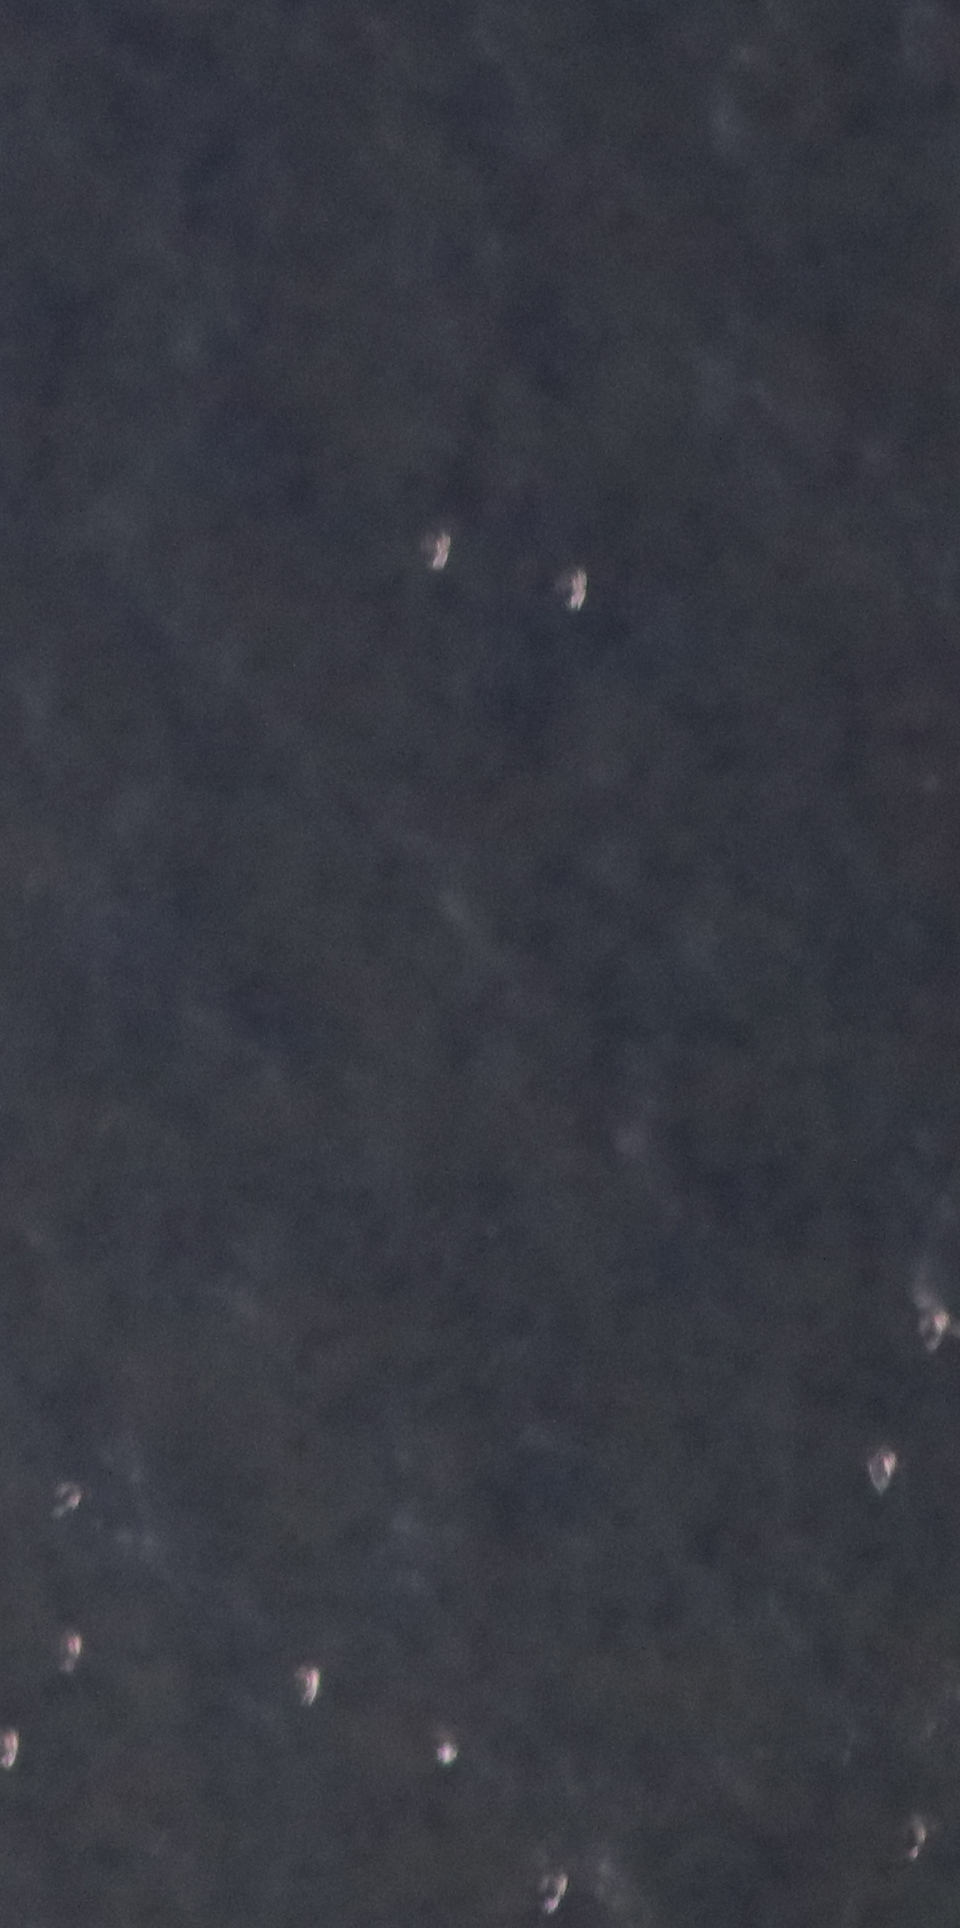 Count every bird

11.